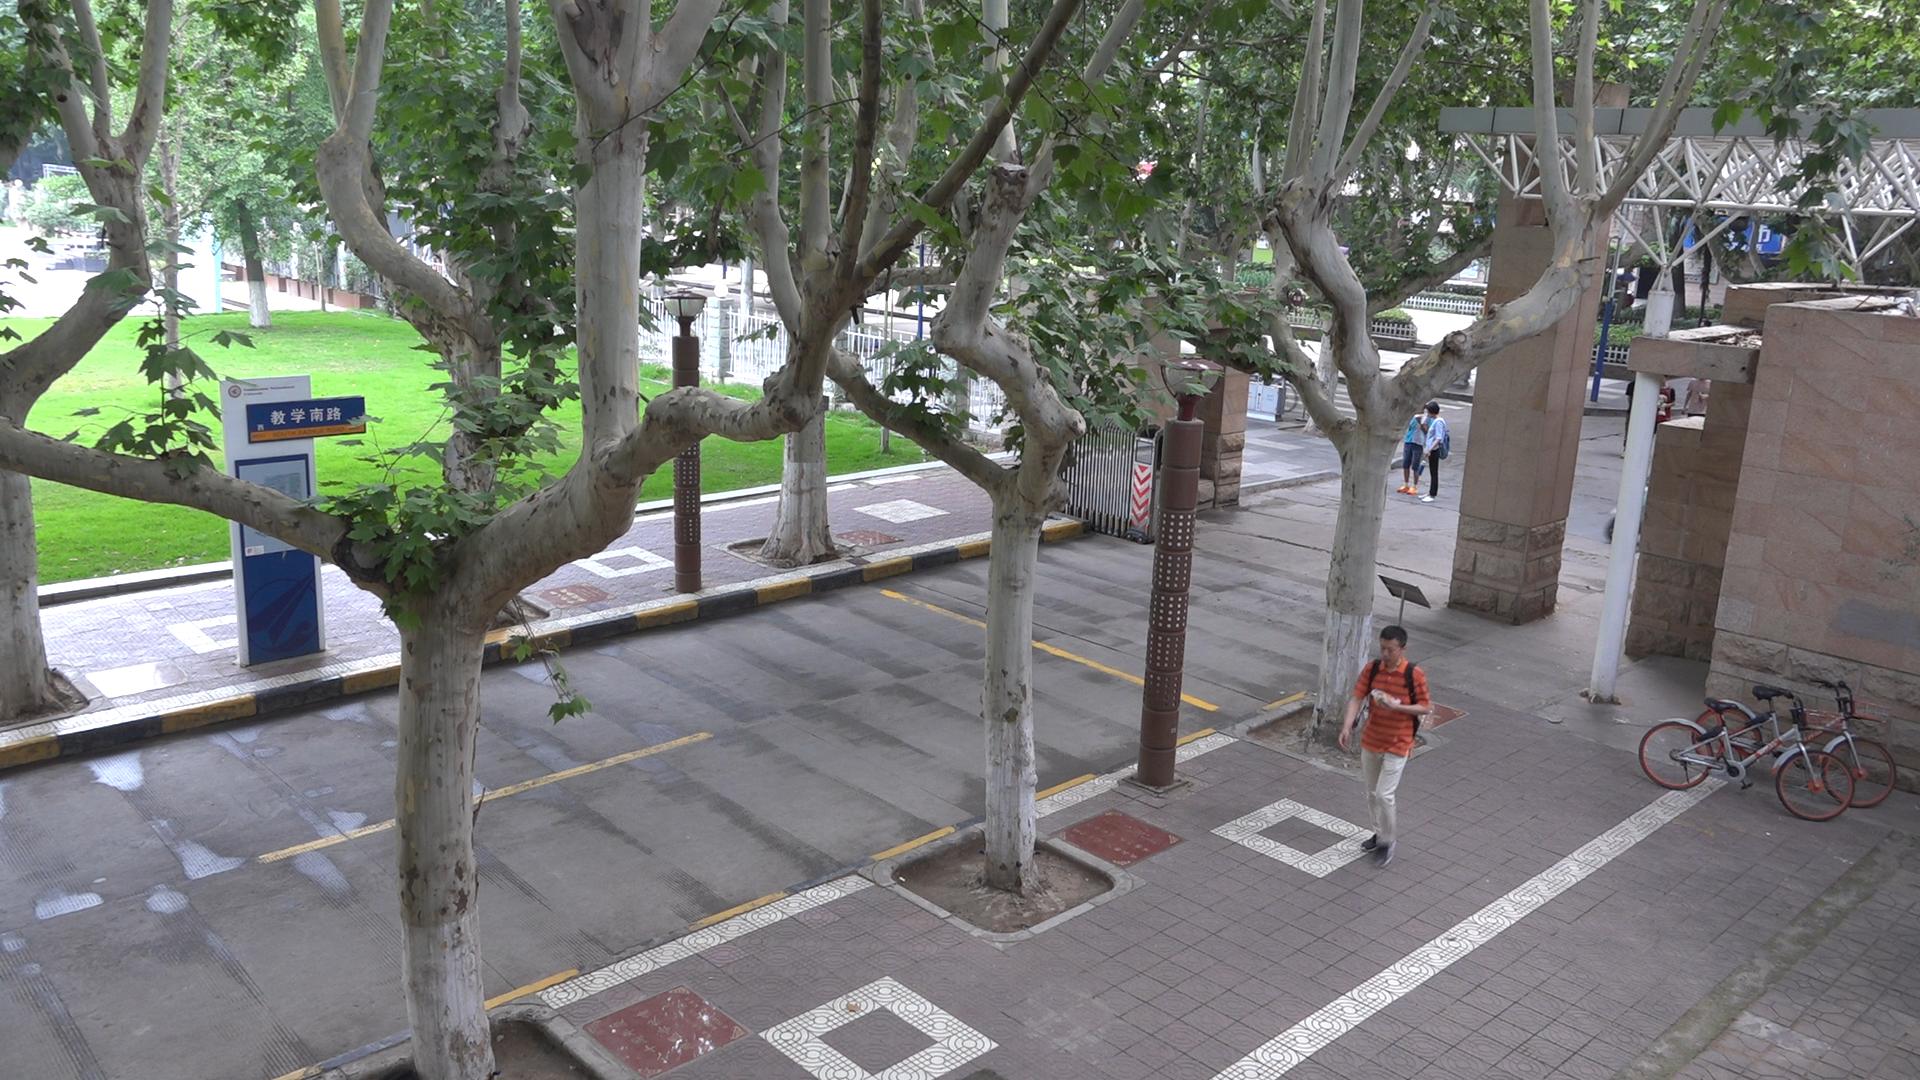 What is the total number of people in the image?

3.